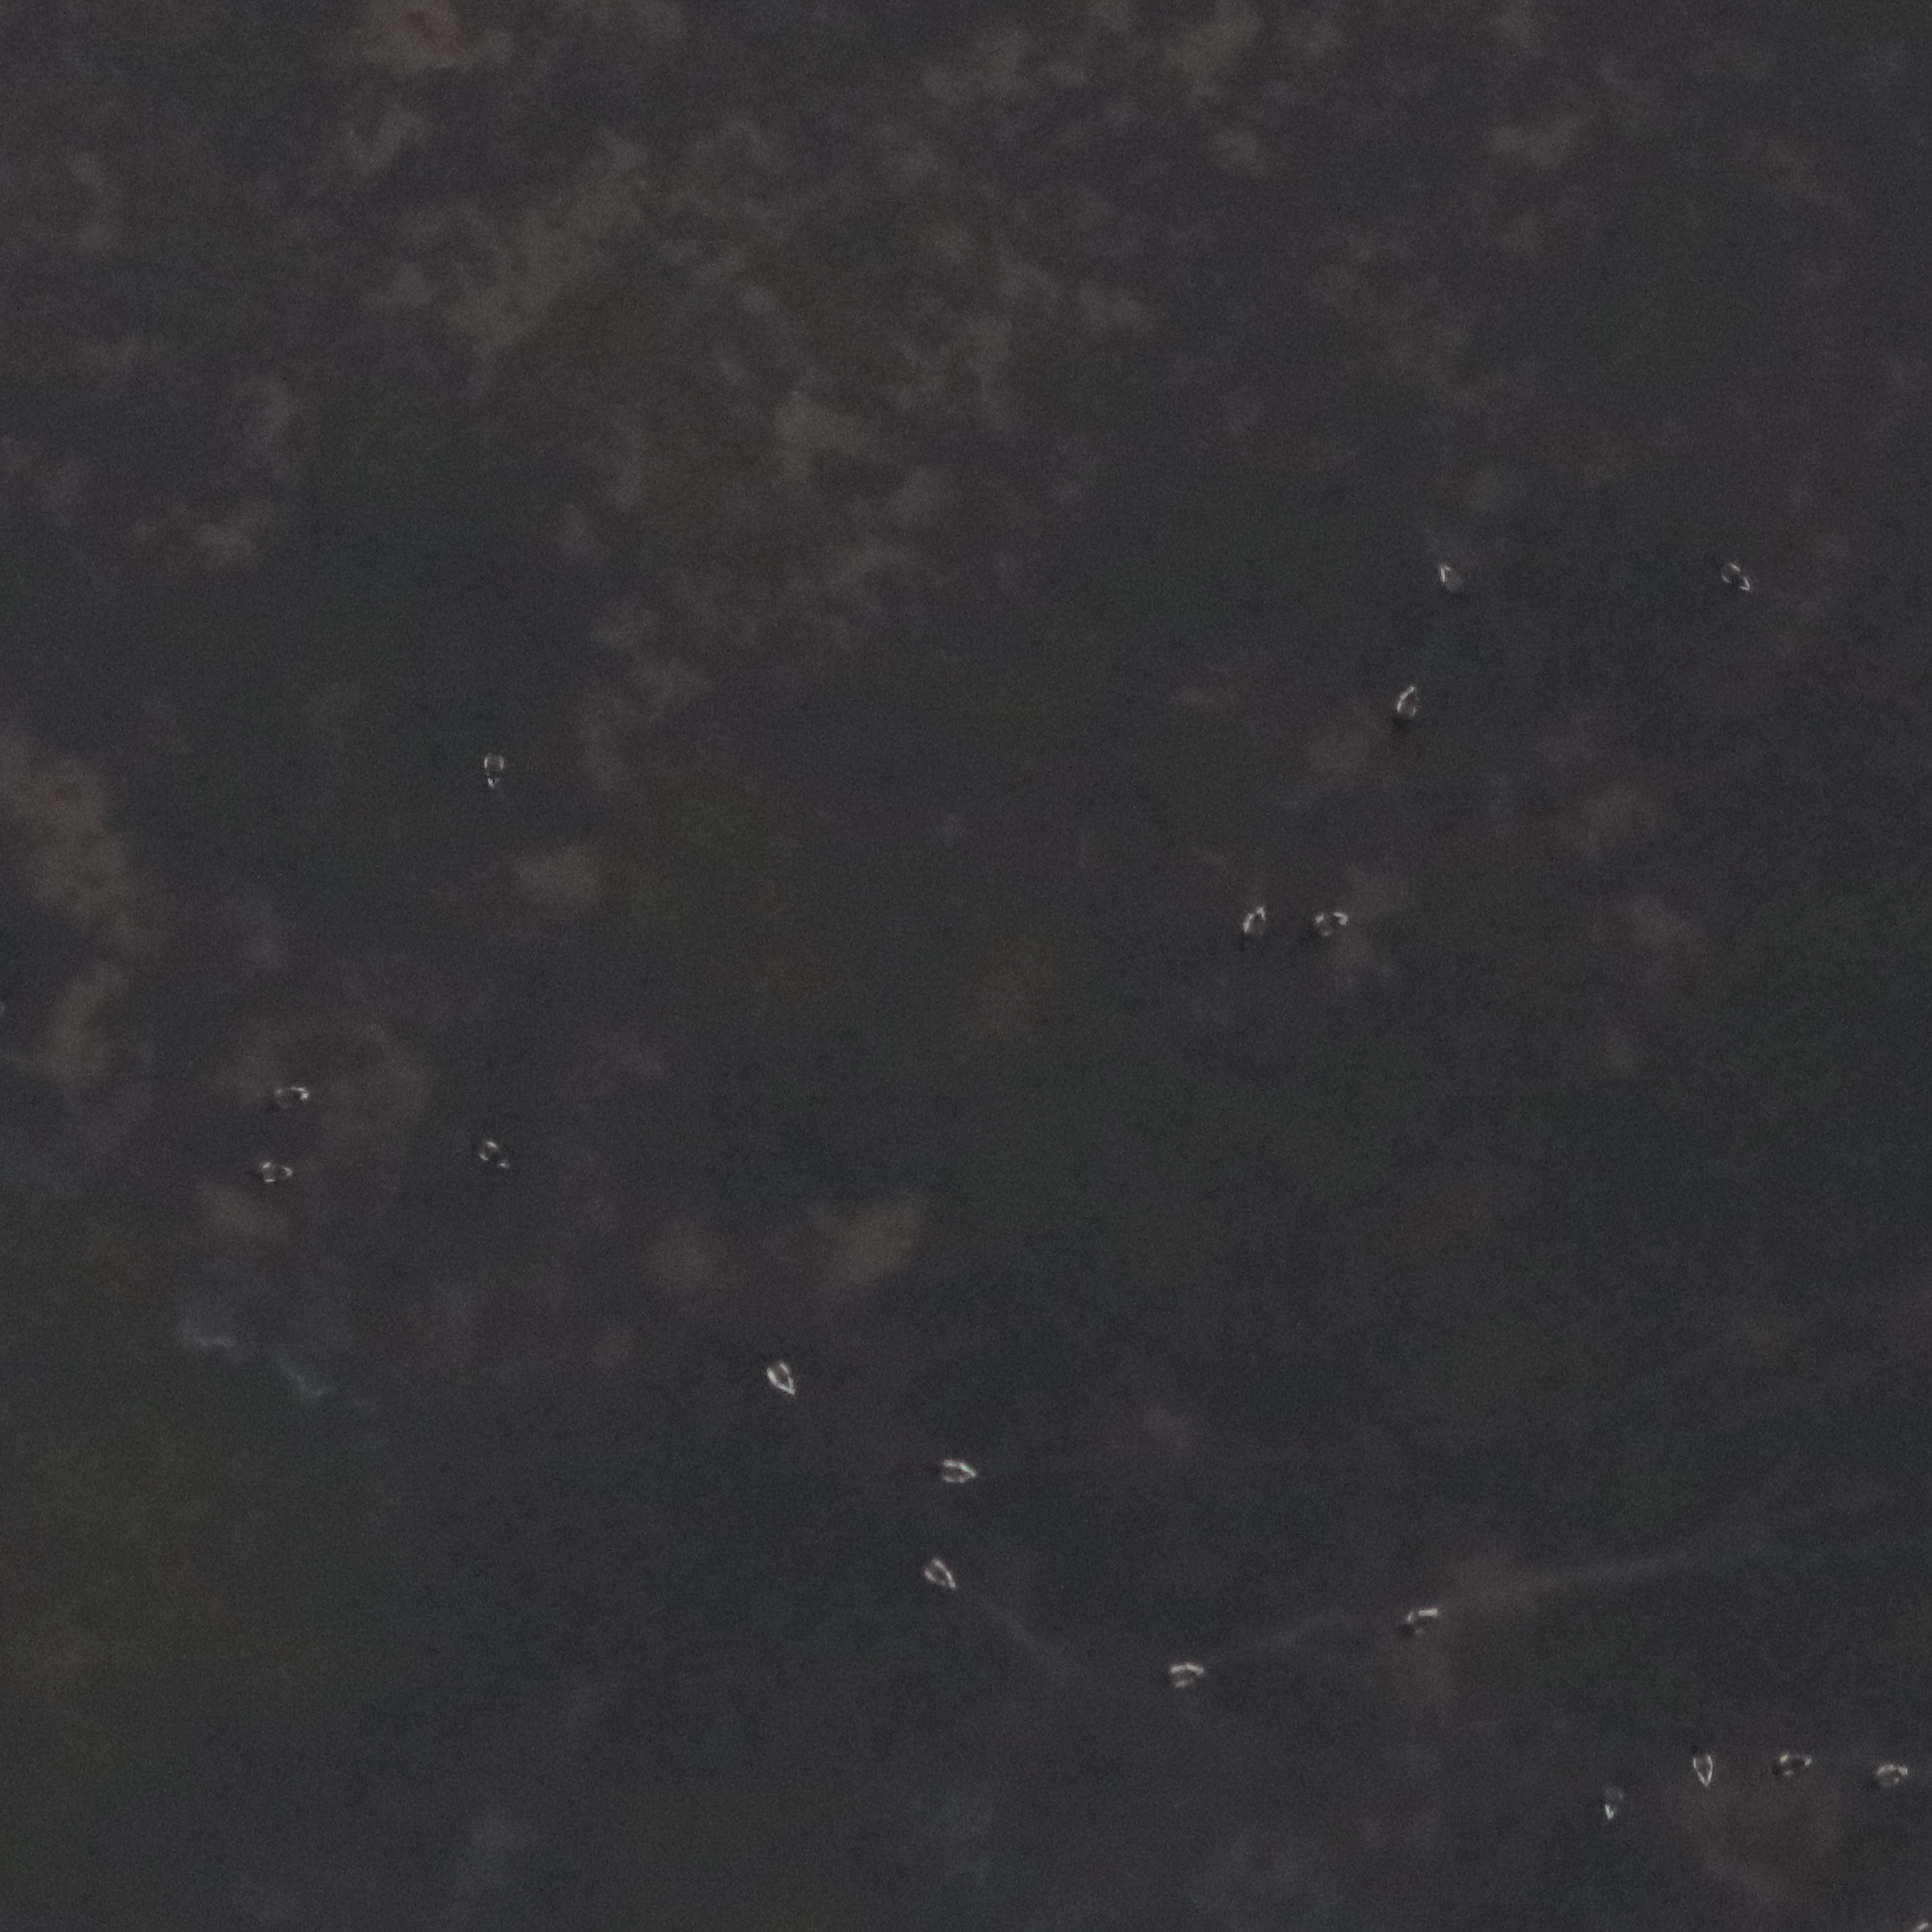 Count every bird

18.